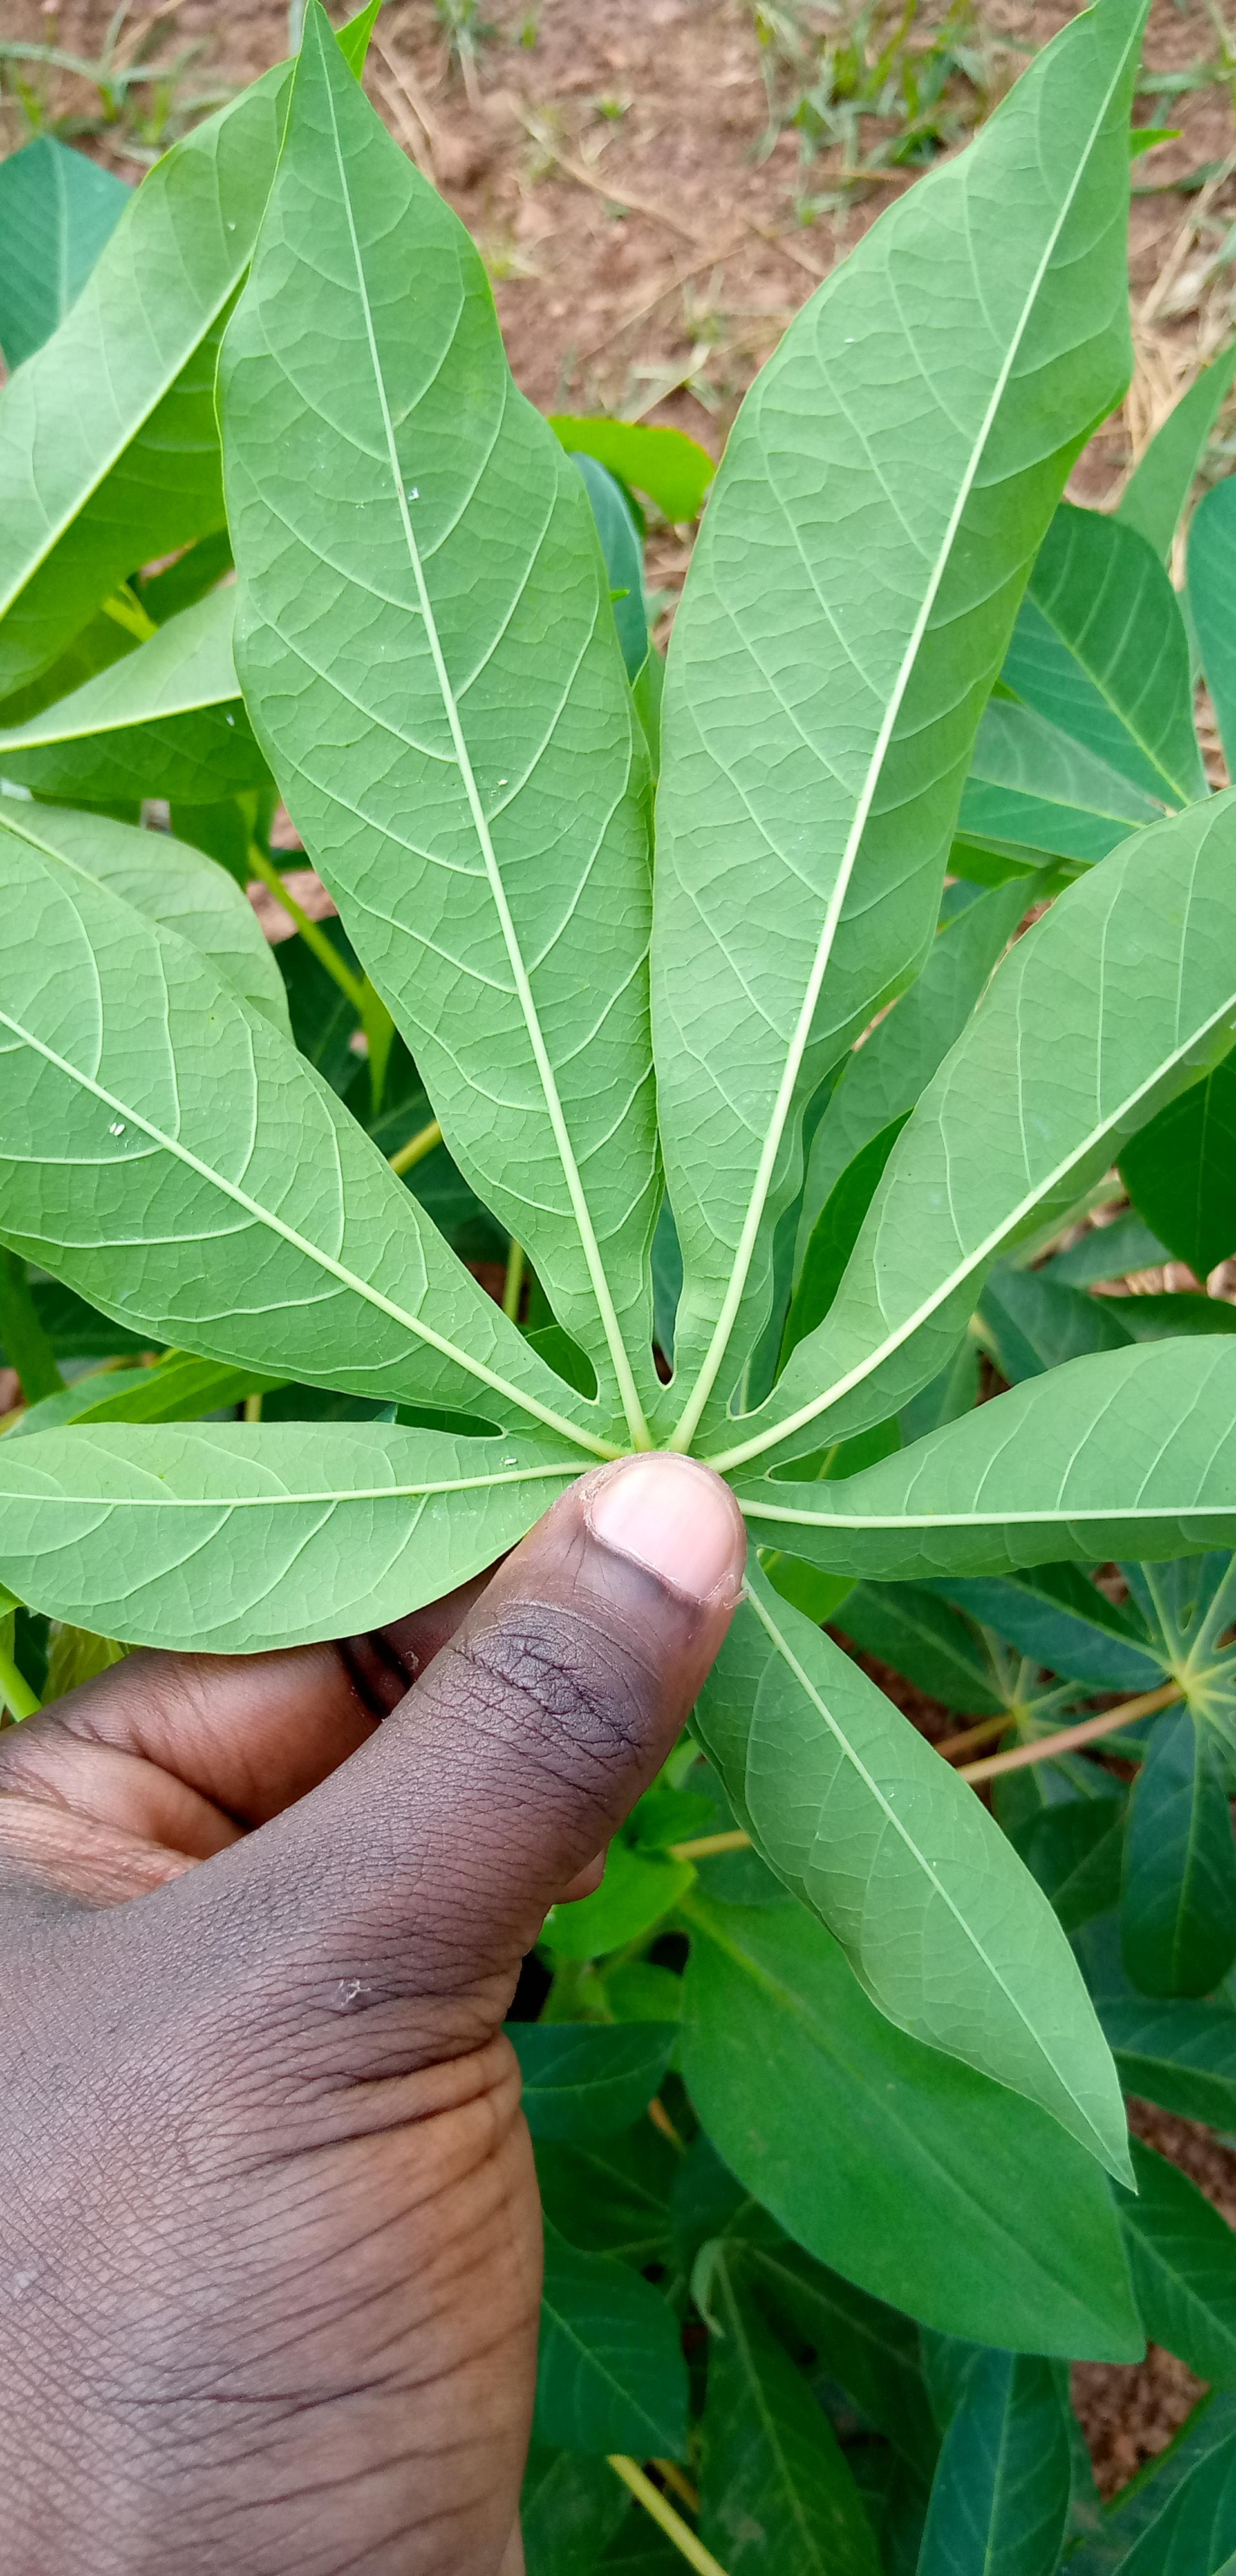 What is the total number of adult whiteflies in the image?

5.